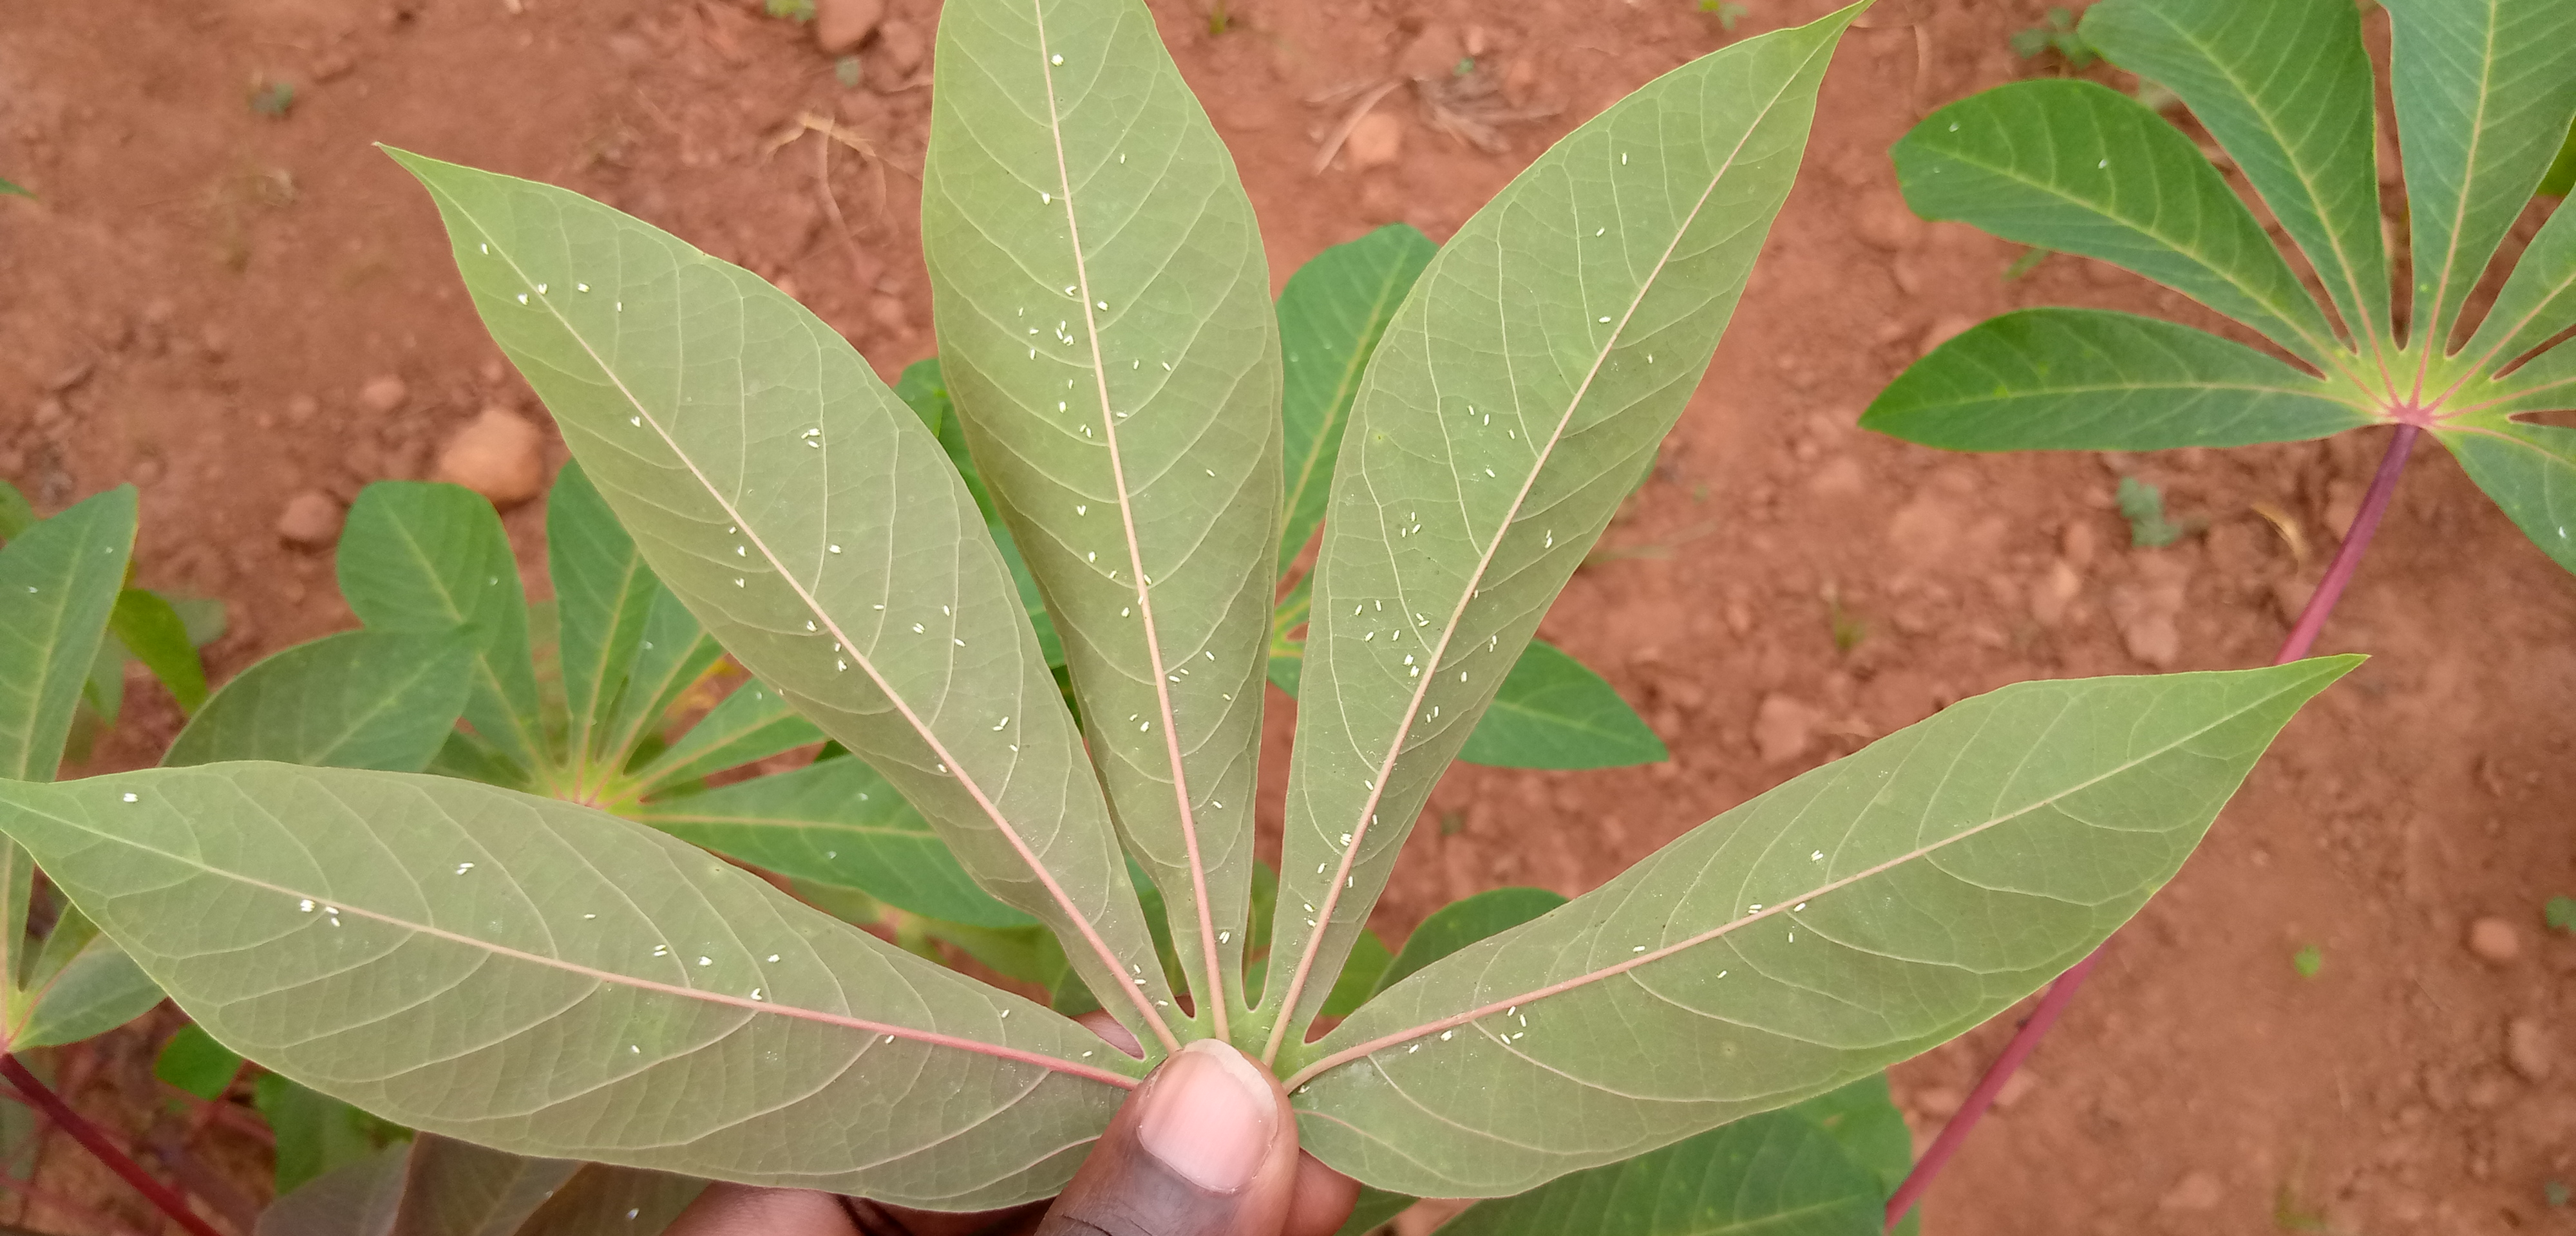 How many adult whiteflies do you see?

150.